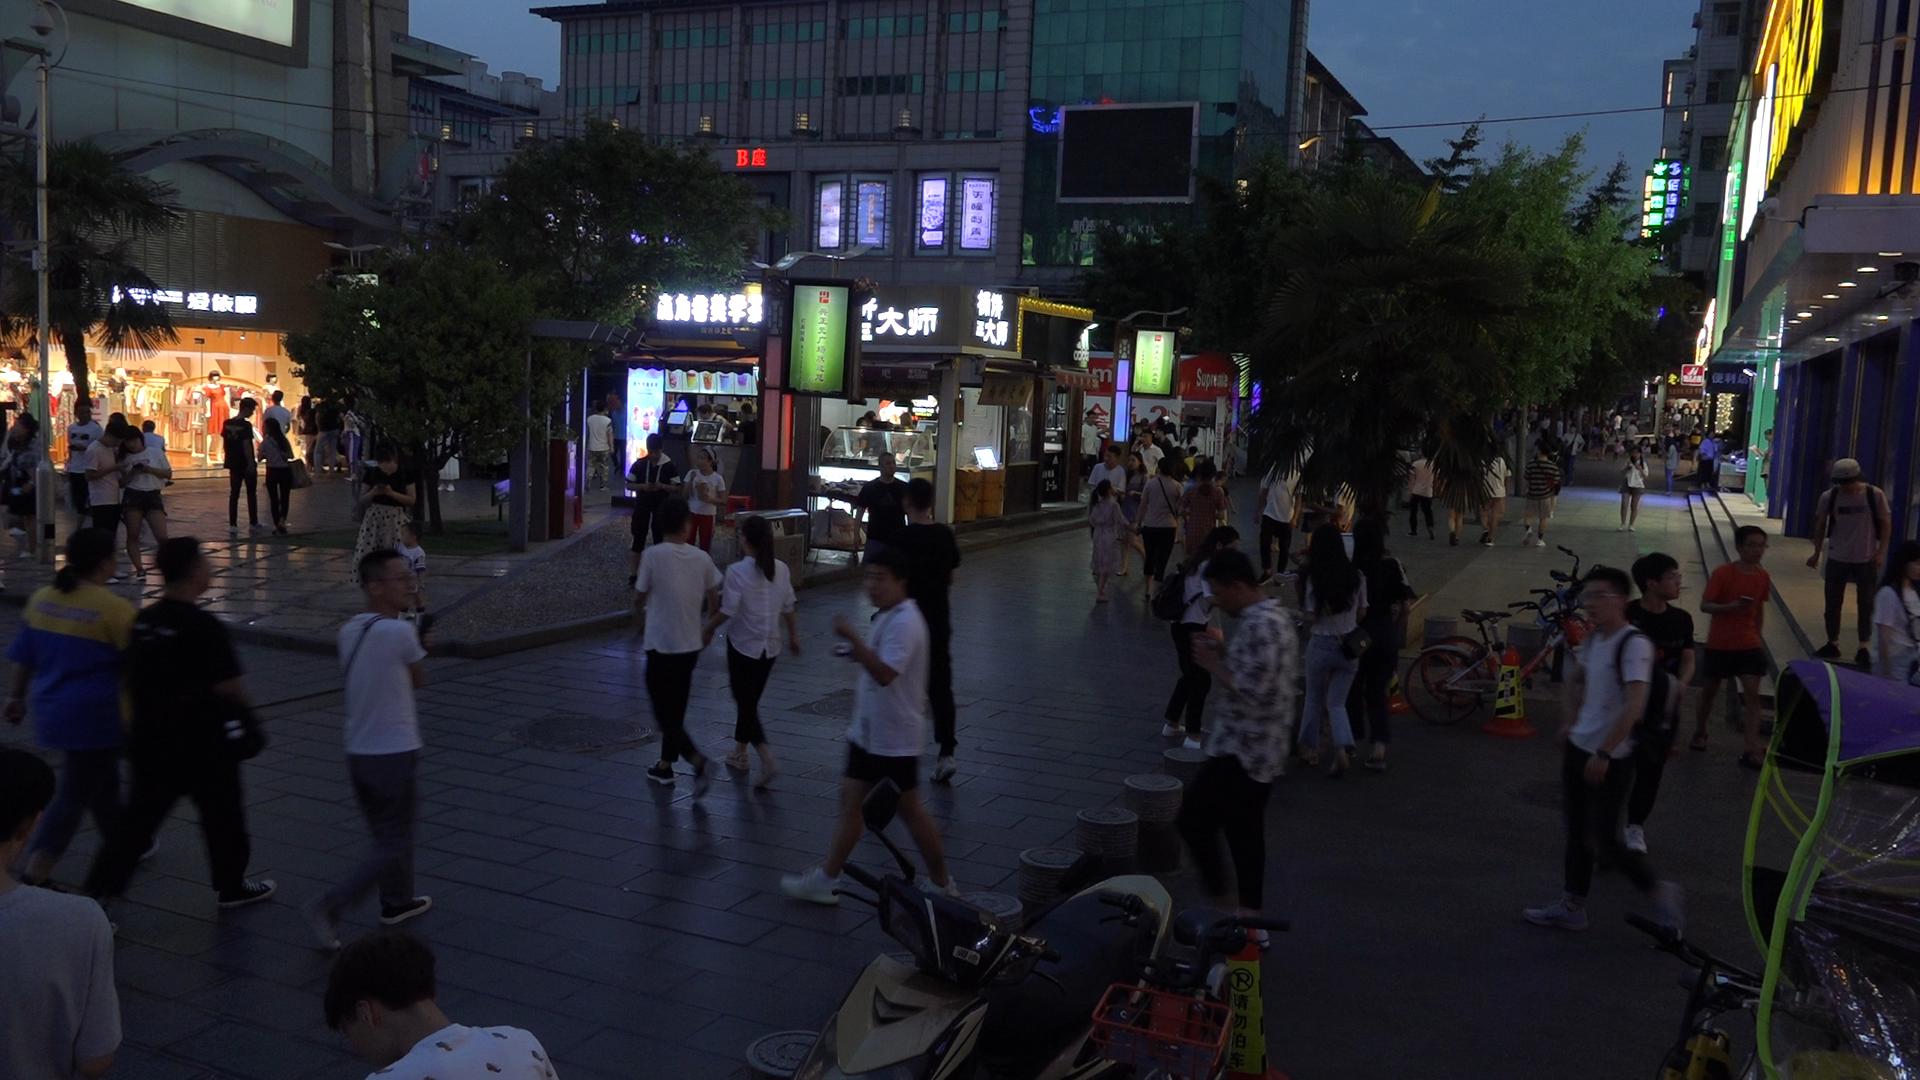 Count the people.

89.